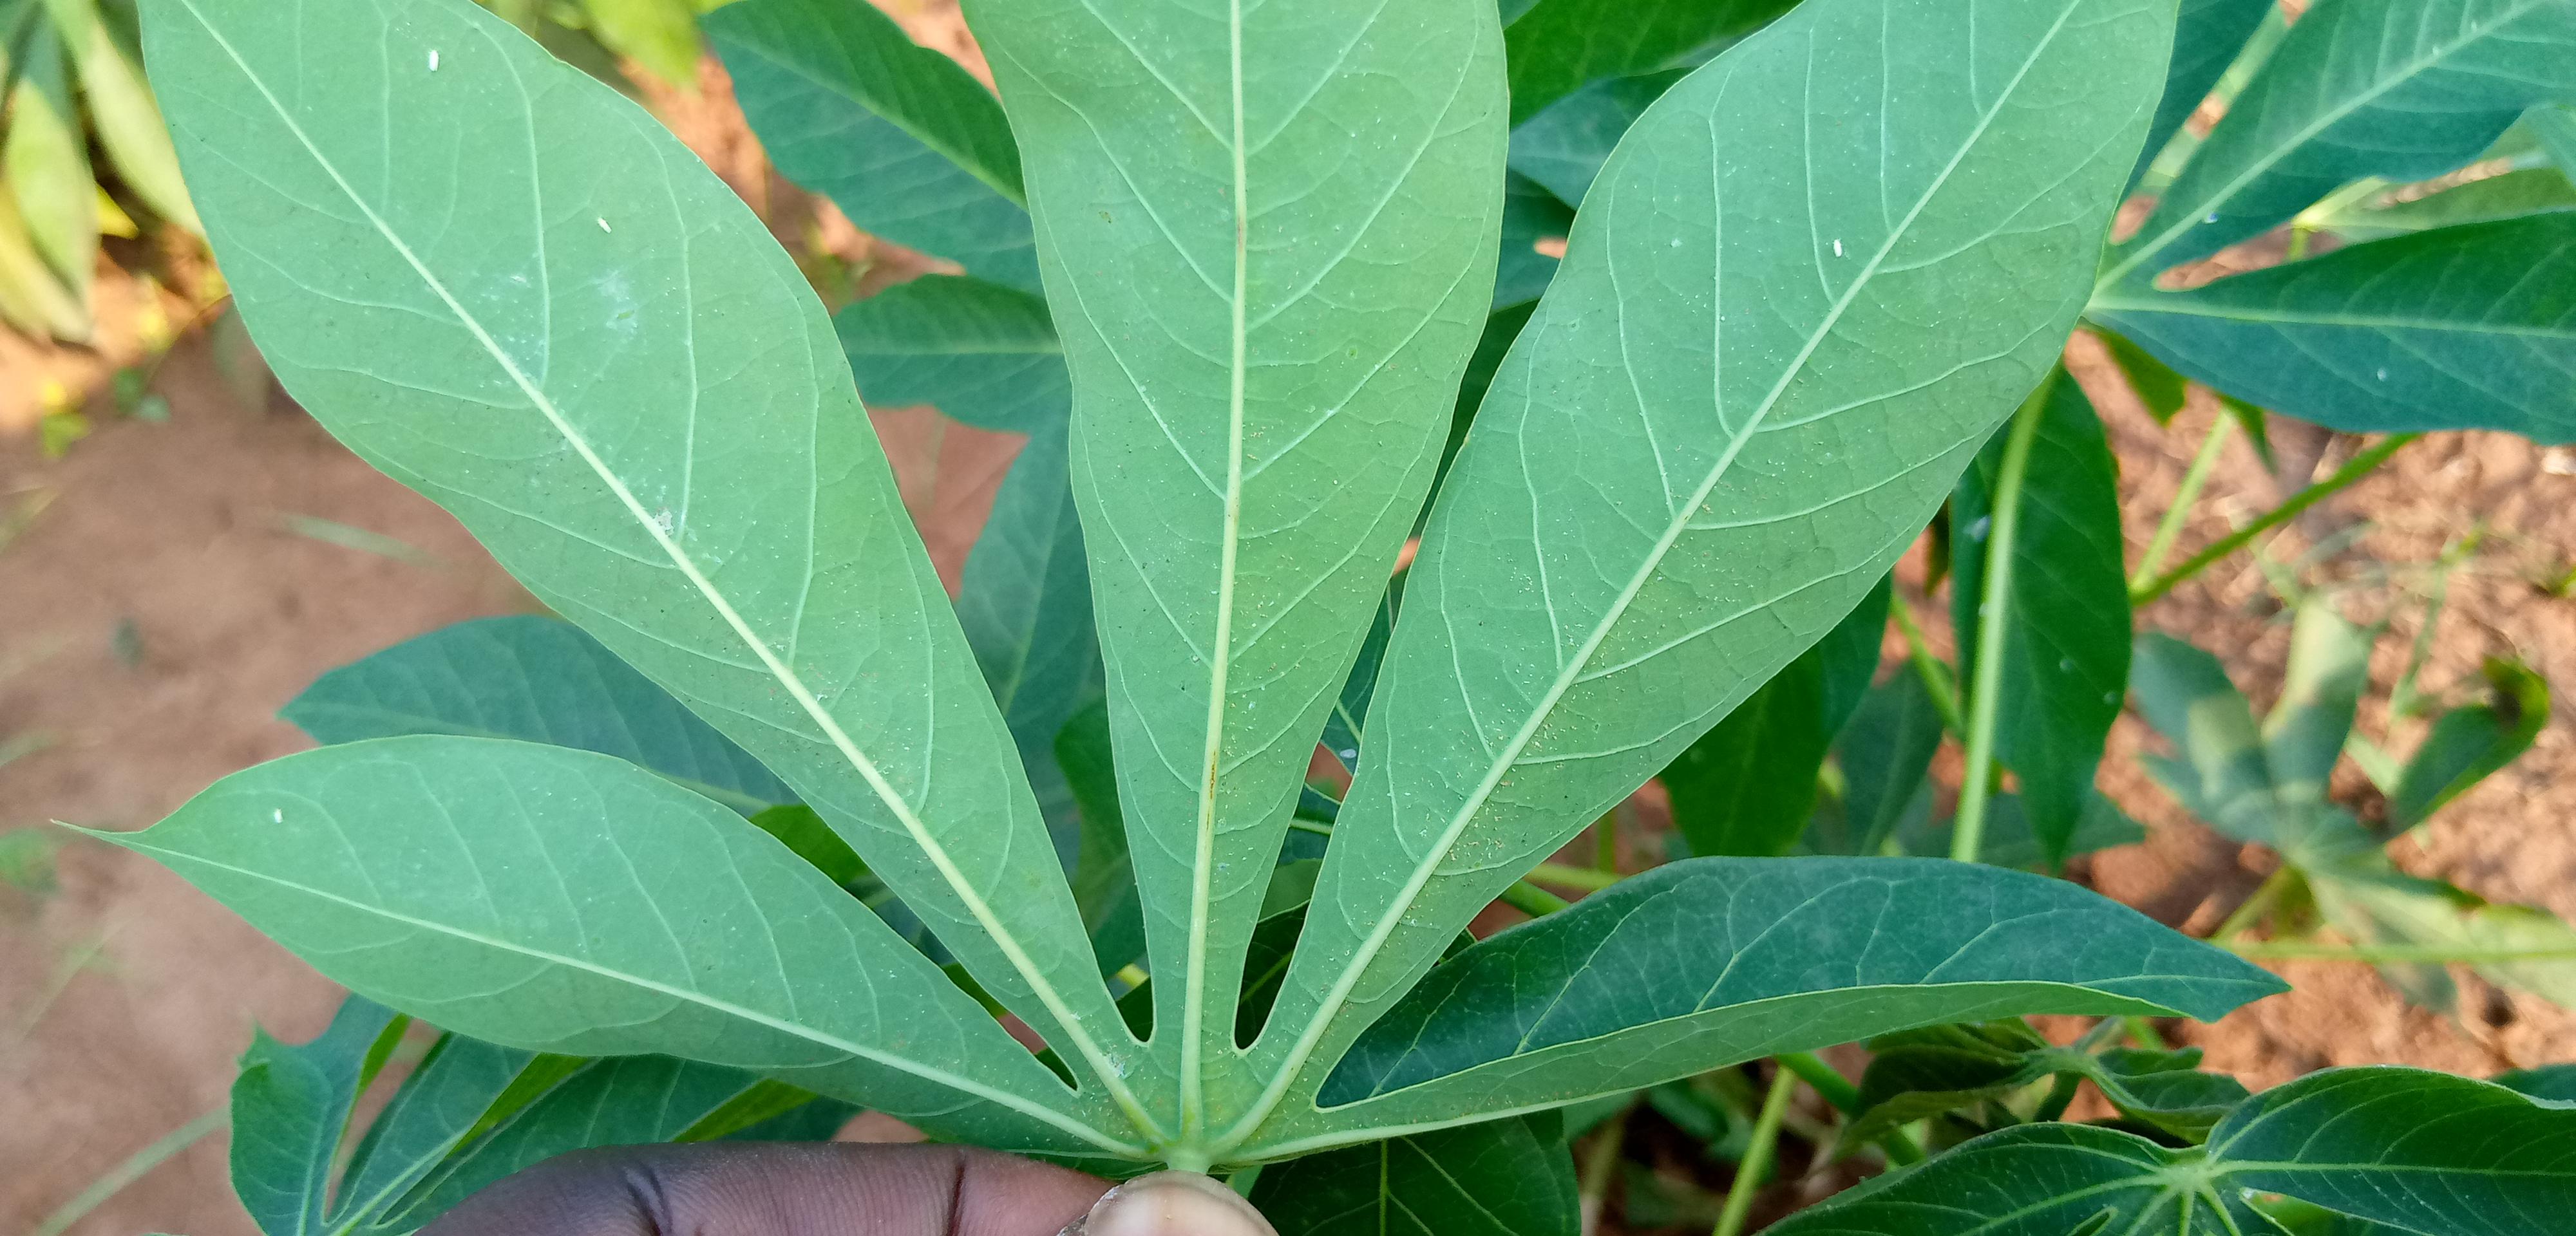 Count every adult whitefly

4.